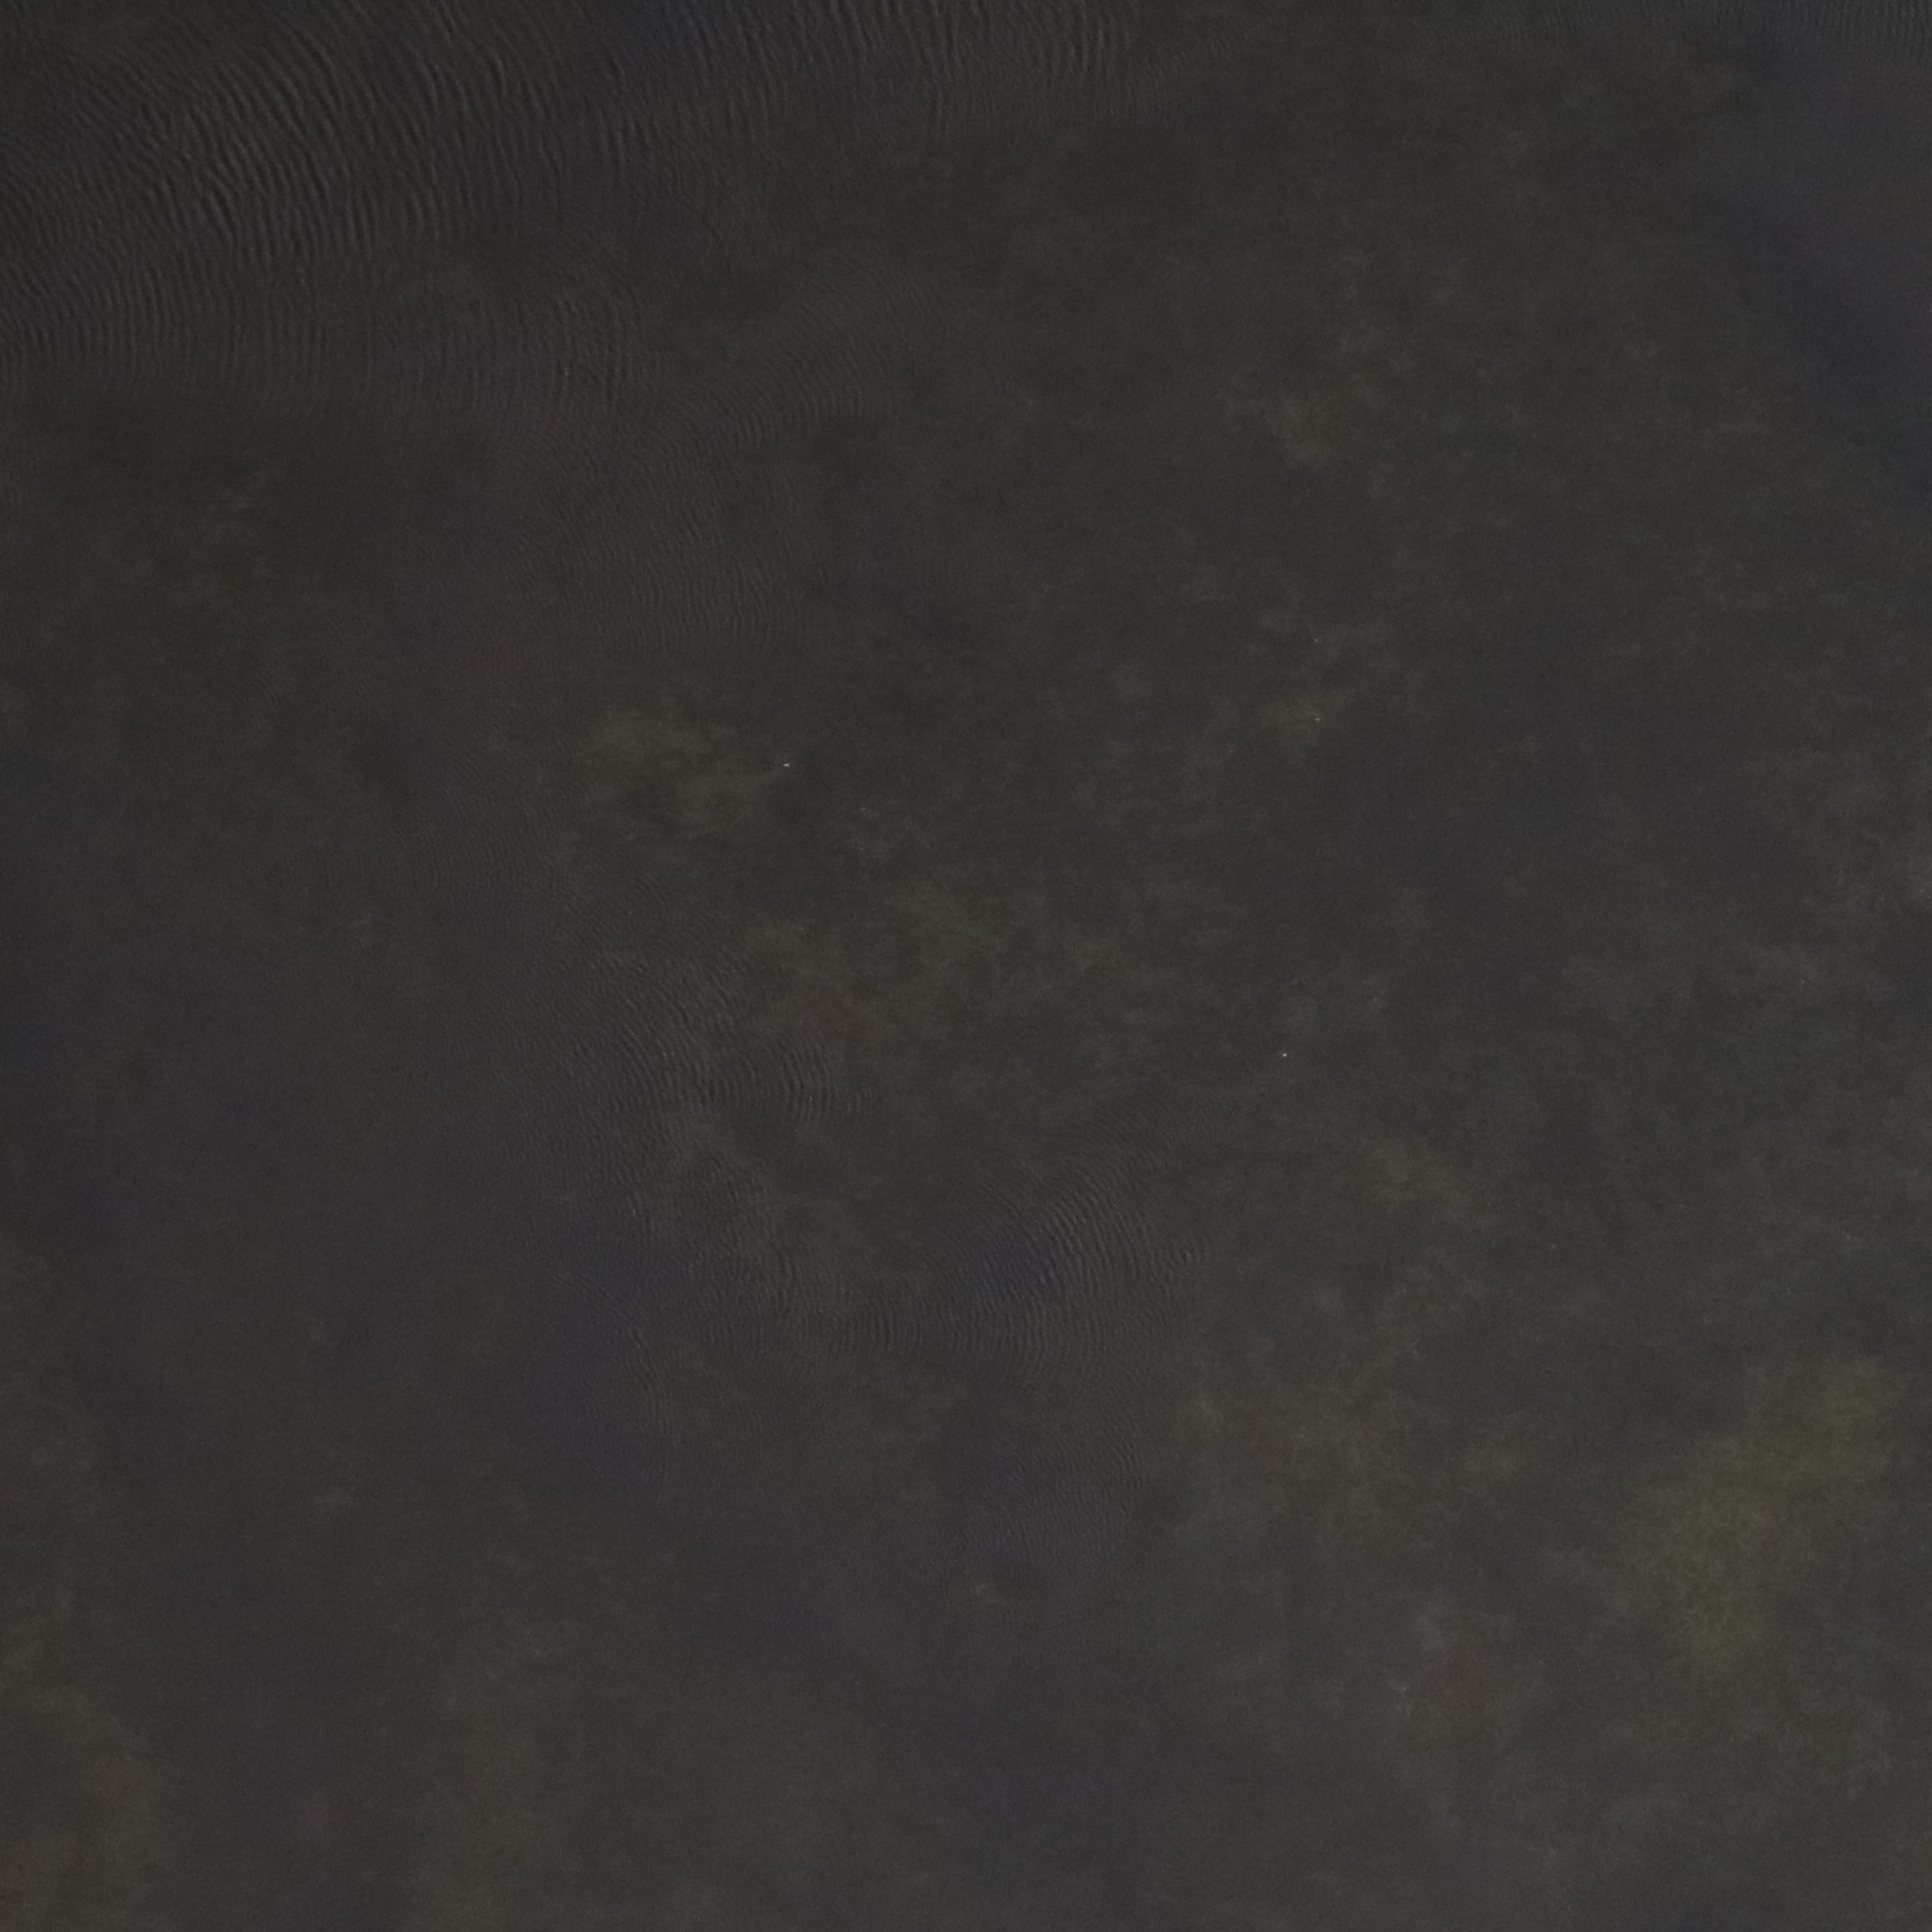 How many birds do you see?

0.